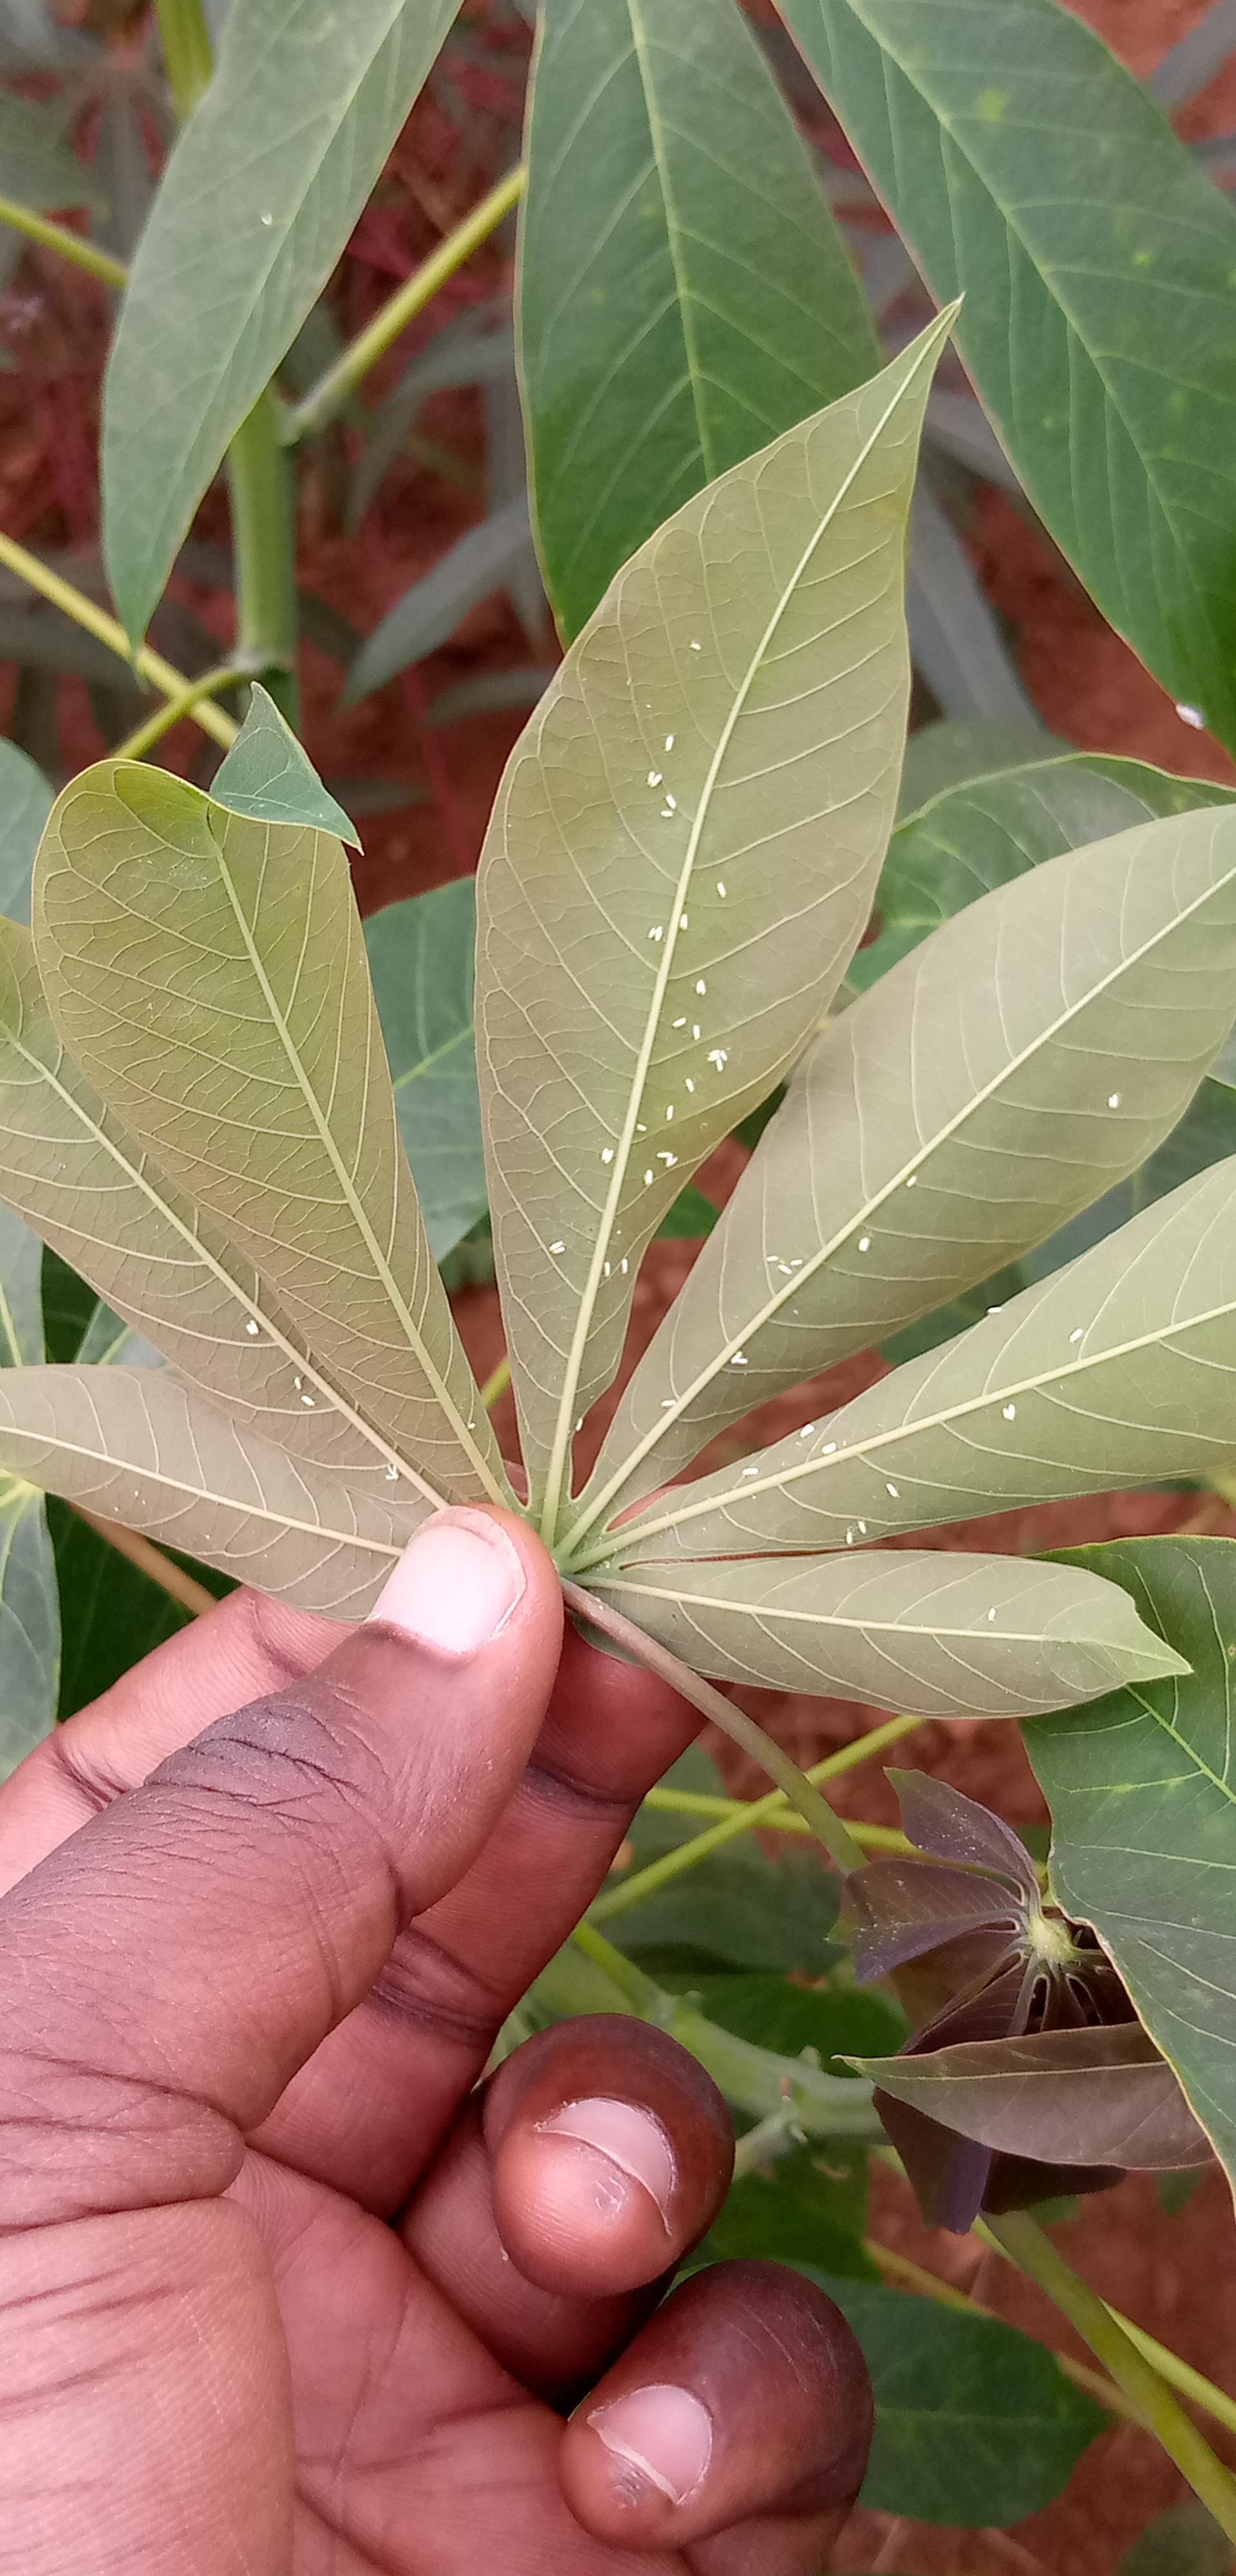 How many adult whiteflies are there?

49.